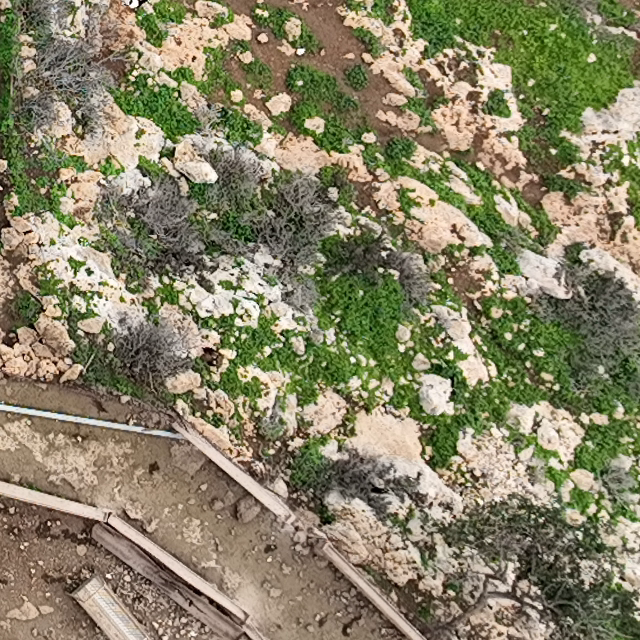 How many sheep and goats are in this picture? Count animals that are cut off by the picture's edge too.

0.